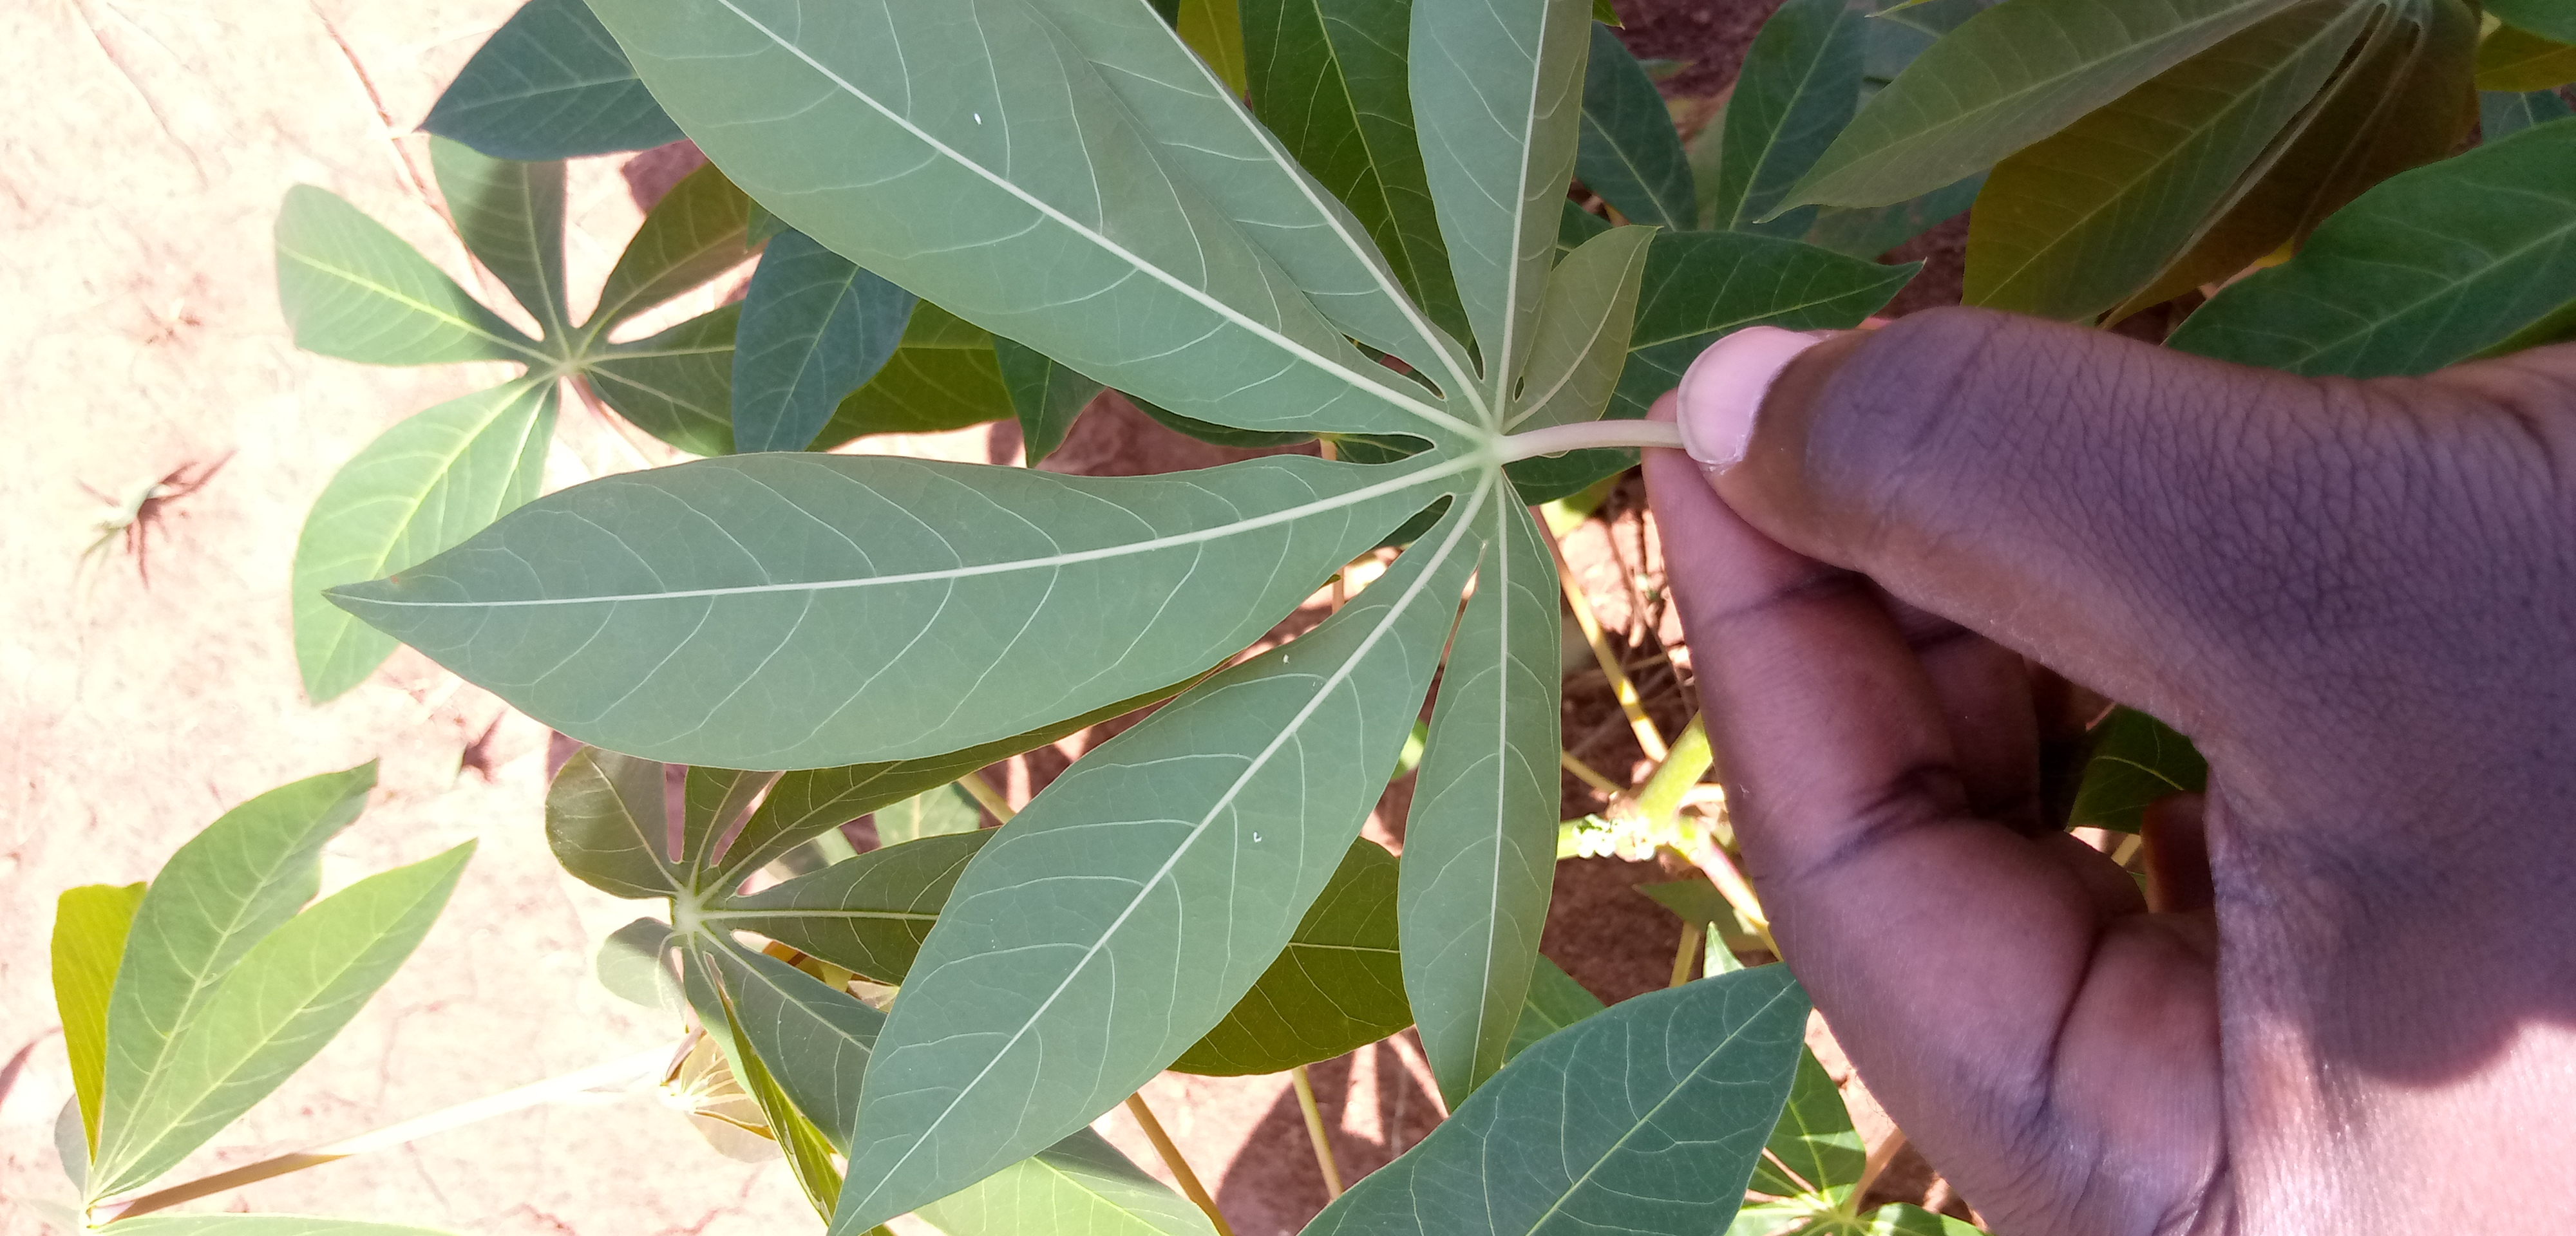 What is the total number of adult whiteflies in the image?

3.